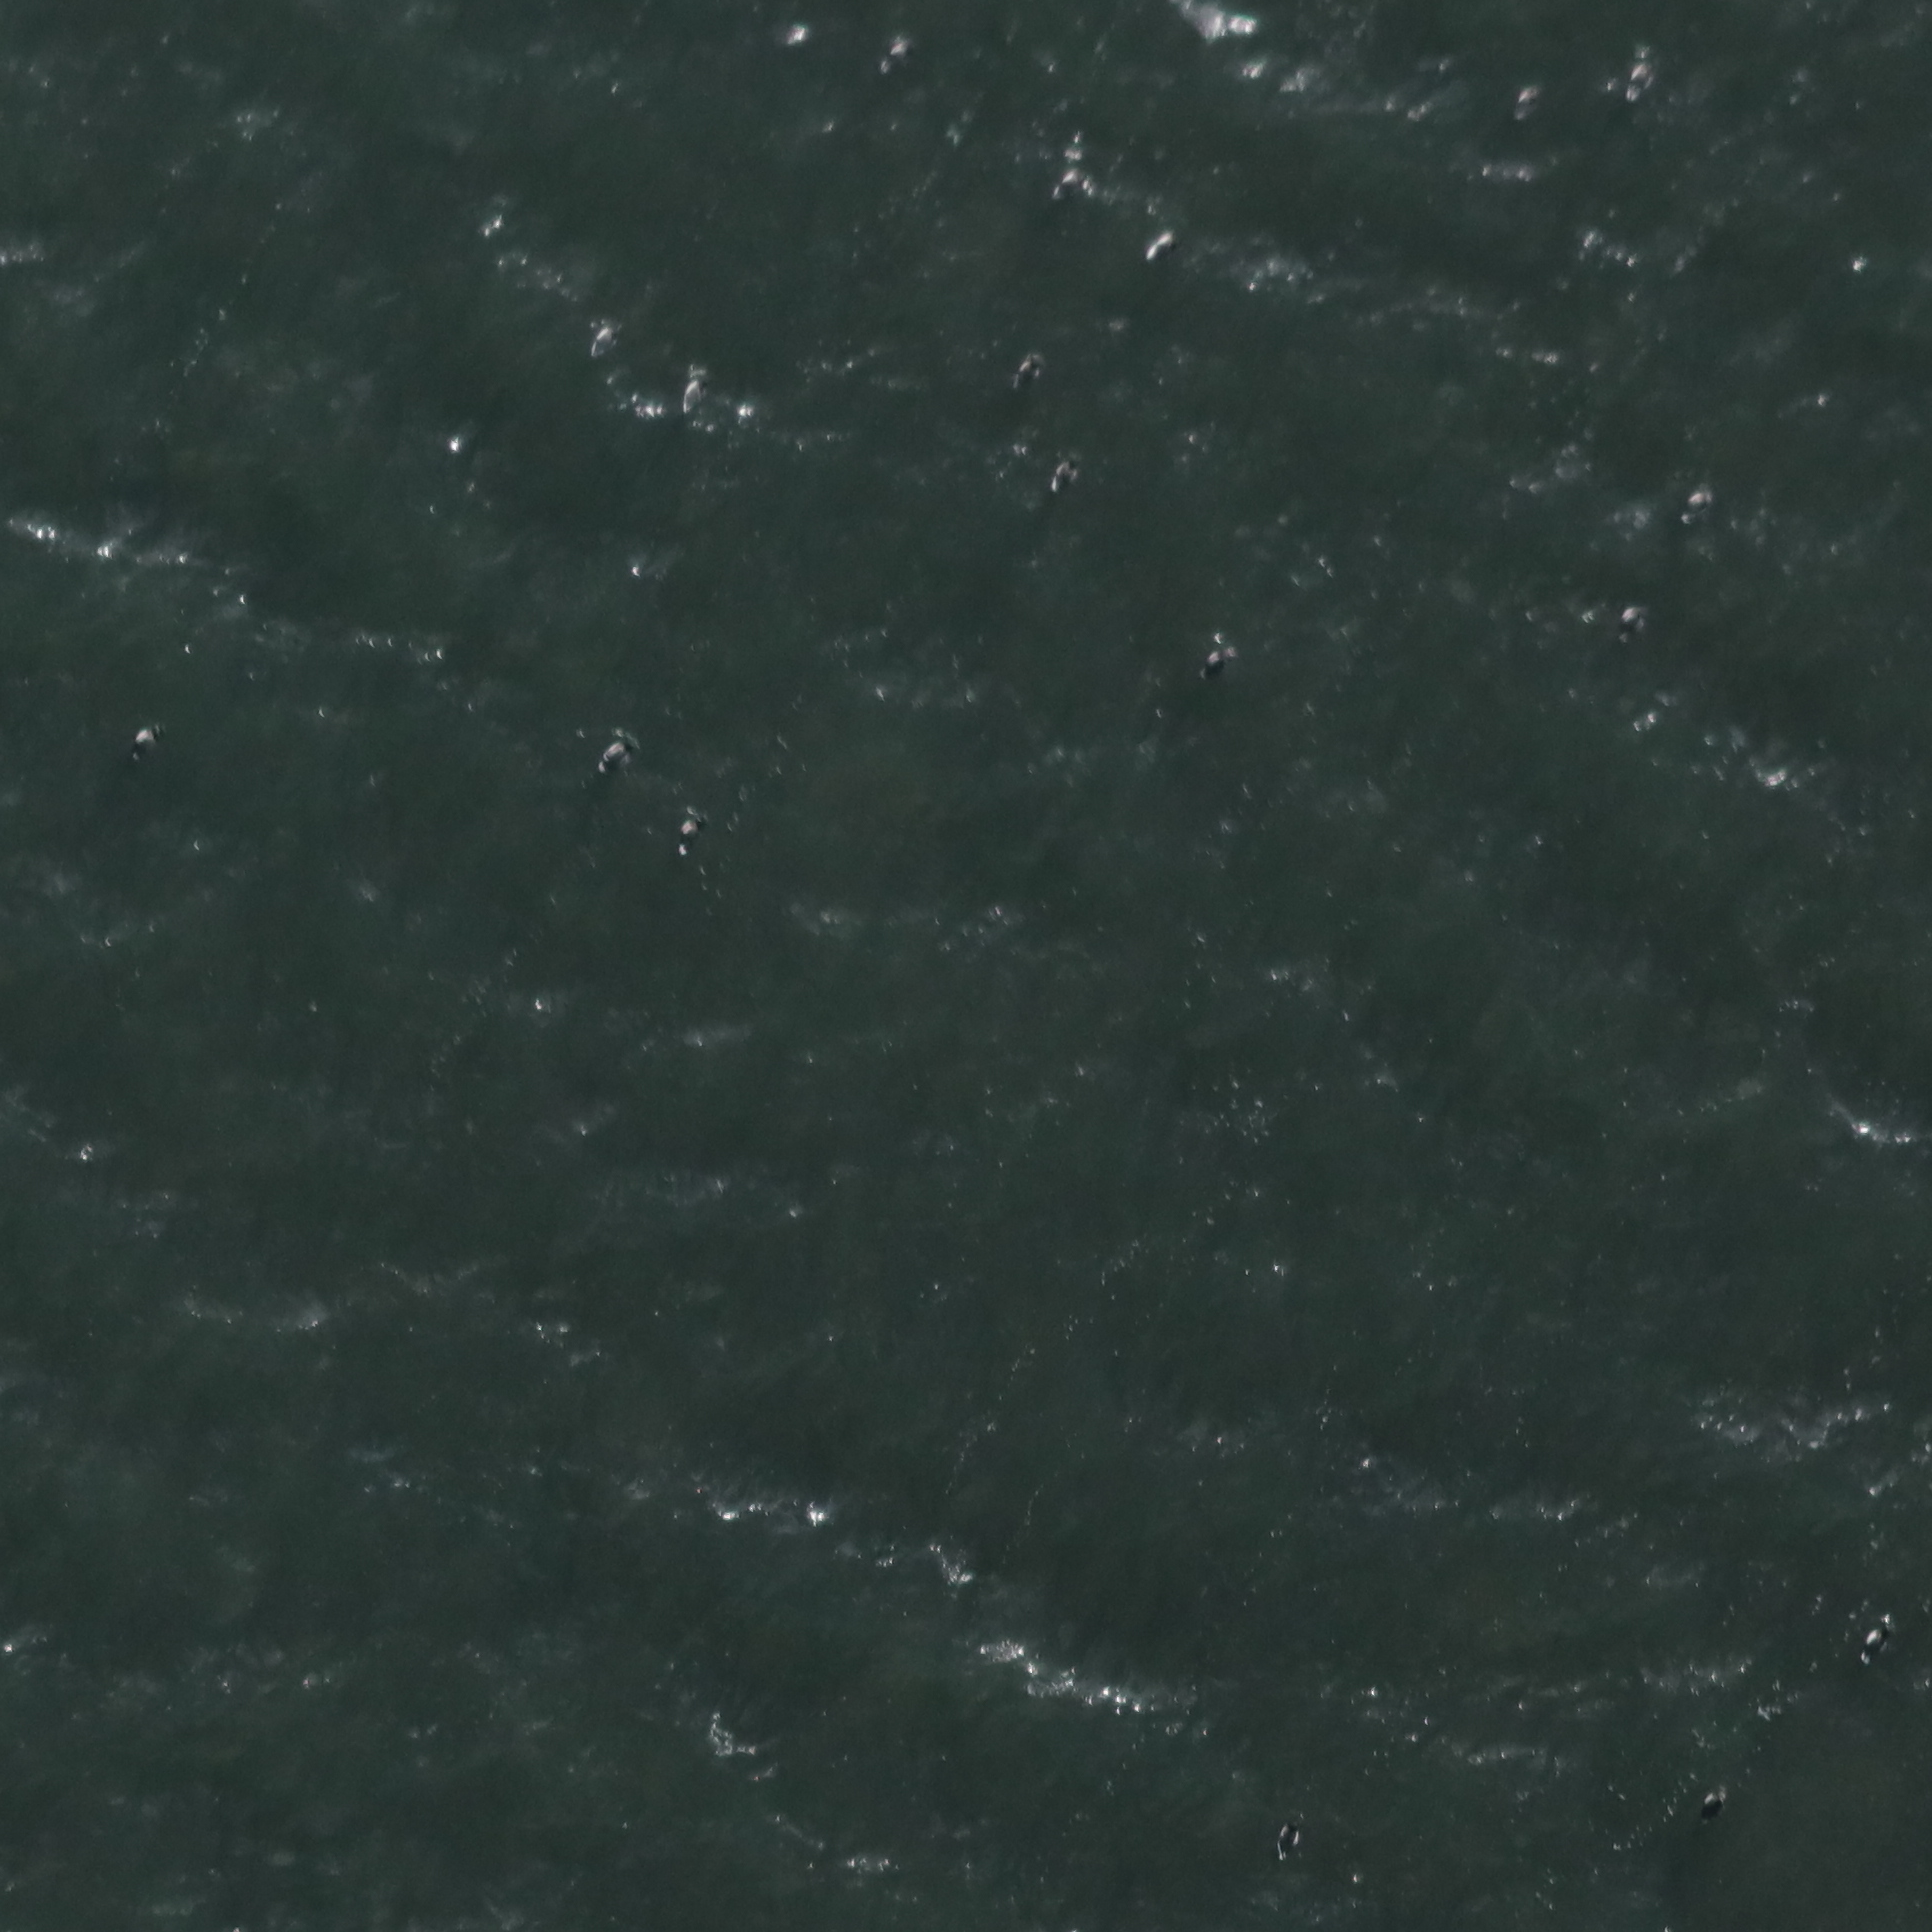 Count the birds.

18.